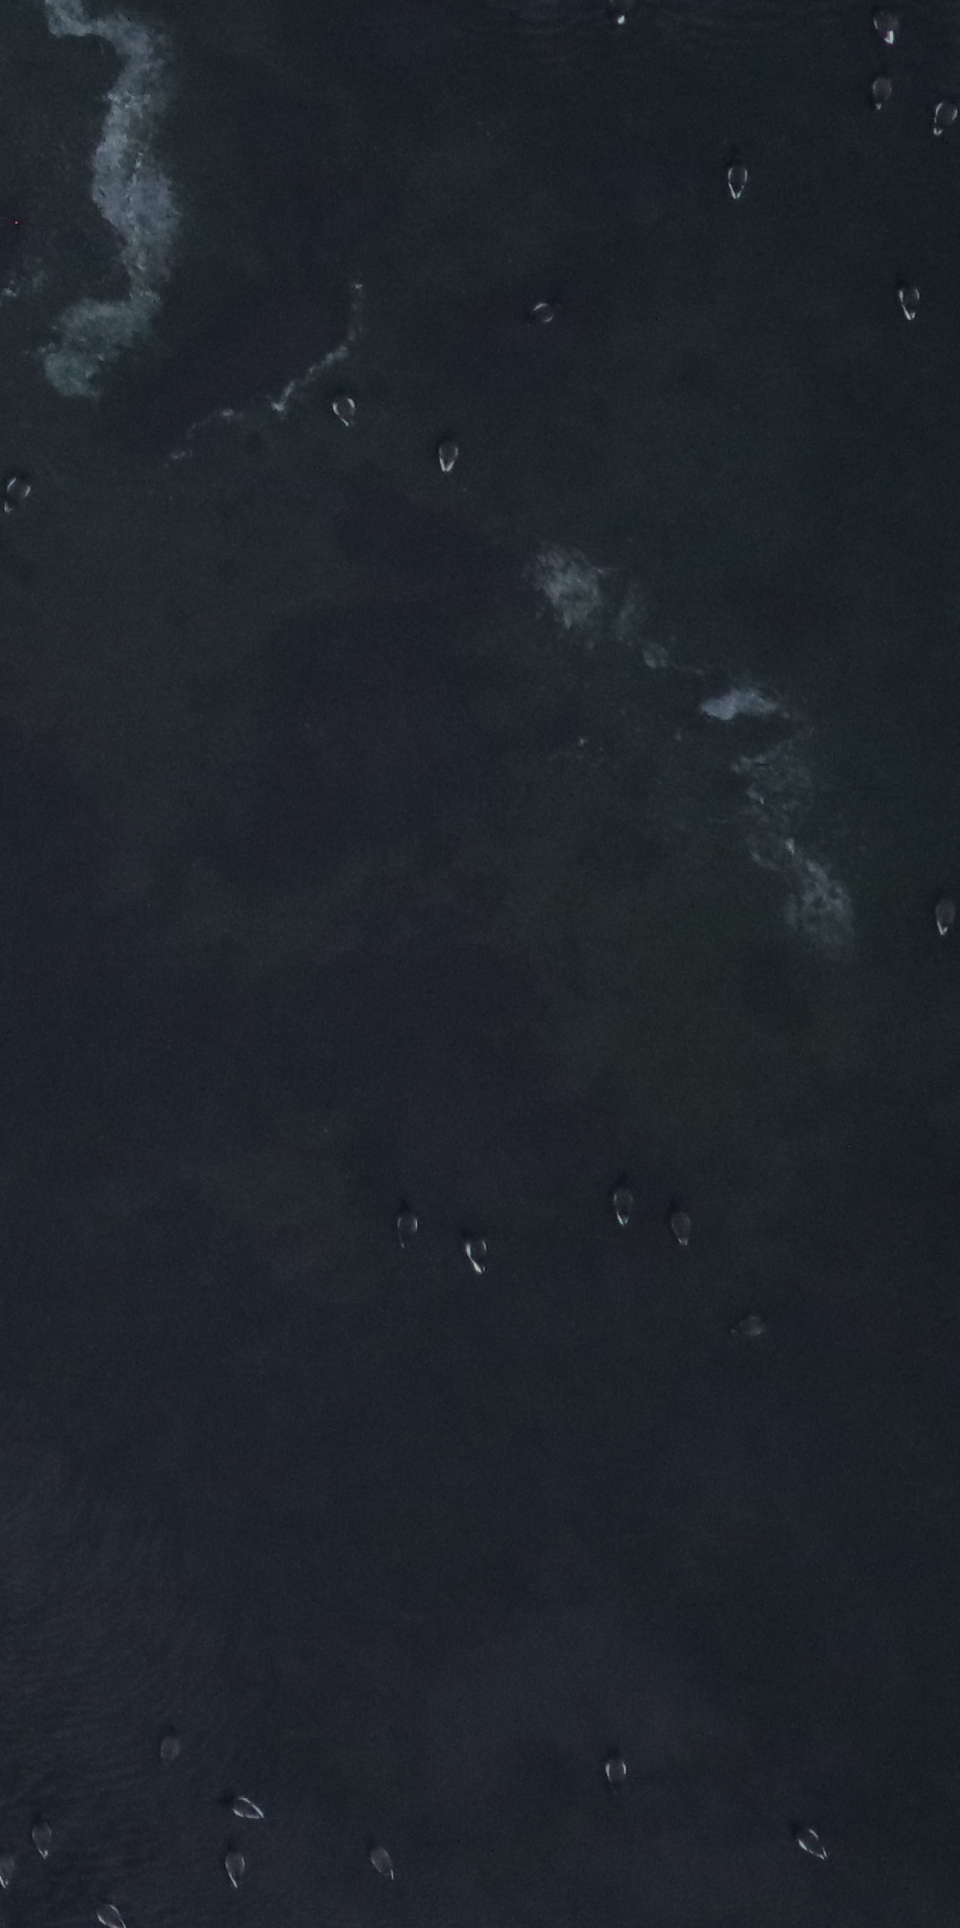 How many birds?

25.